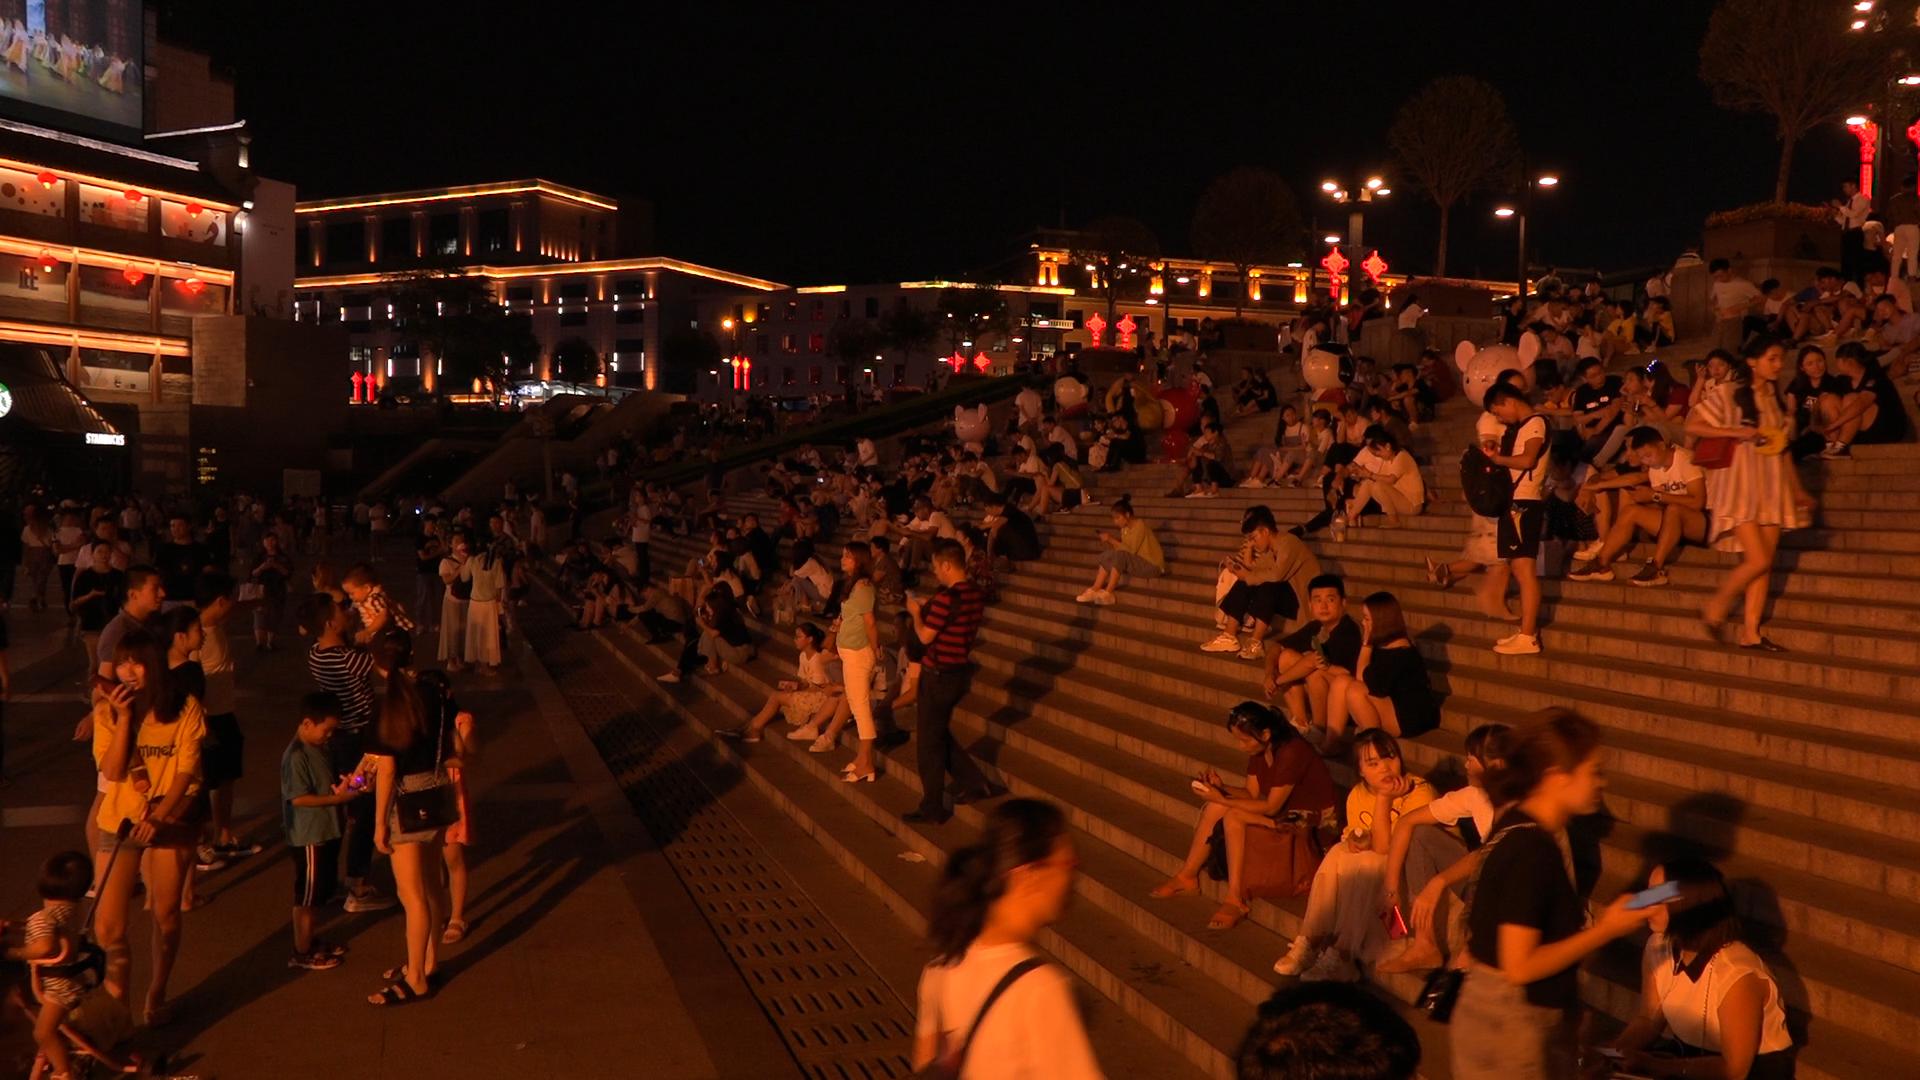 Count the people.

195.